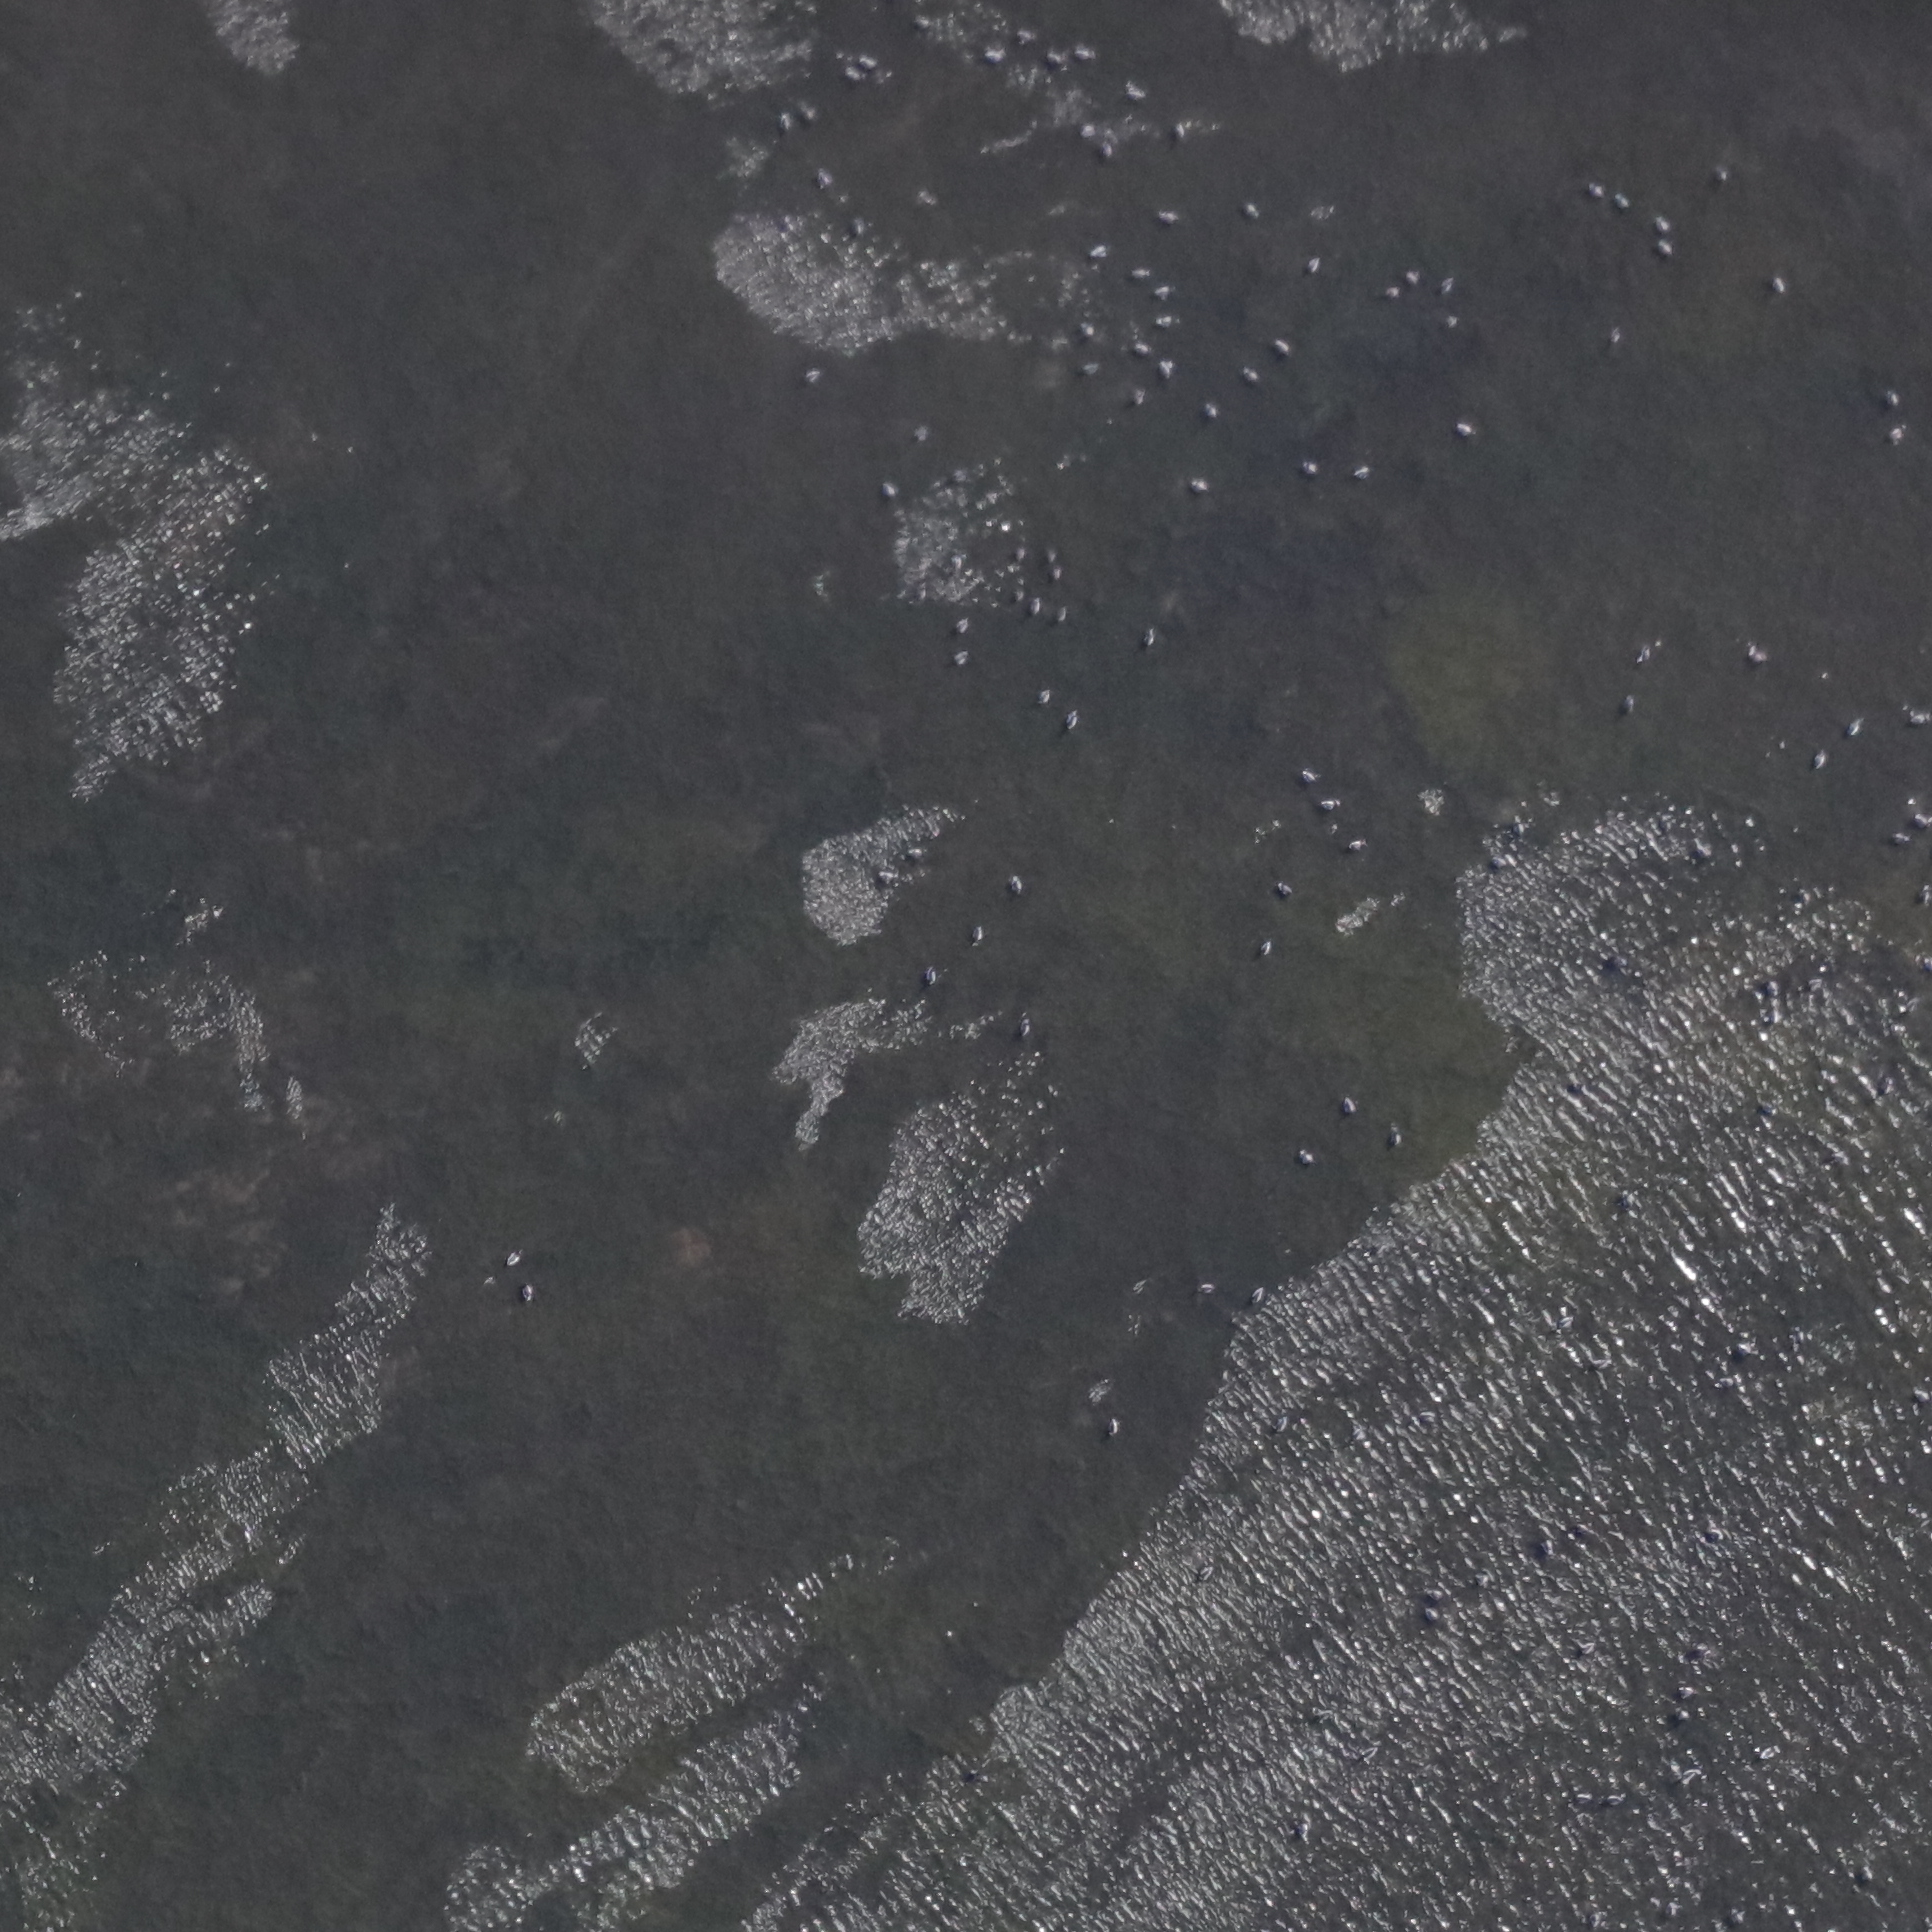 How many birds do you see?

133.